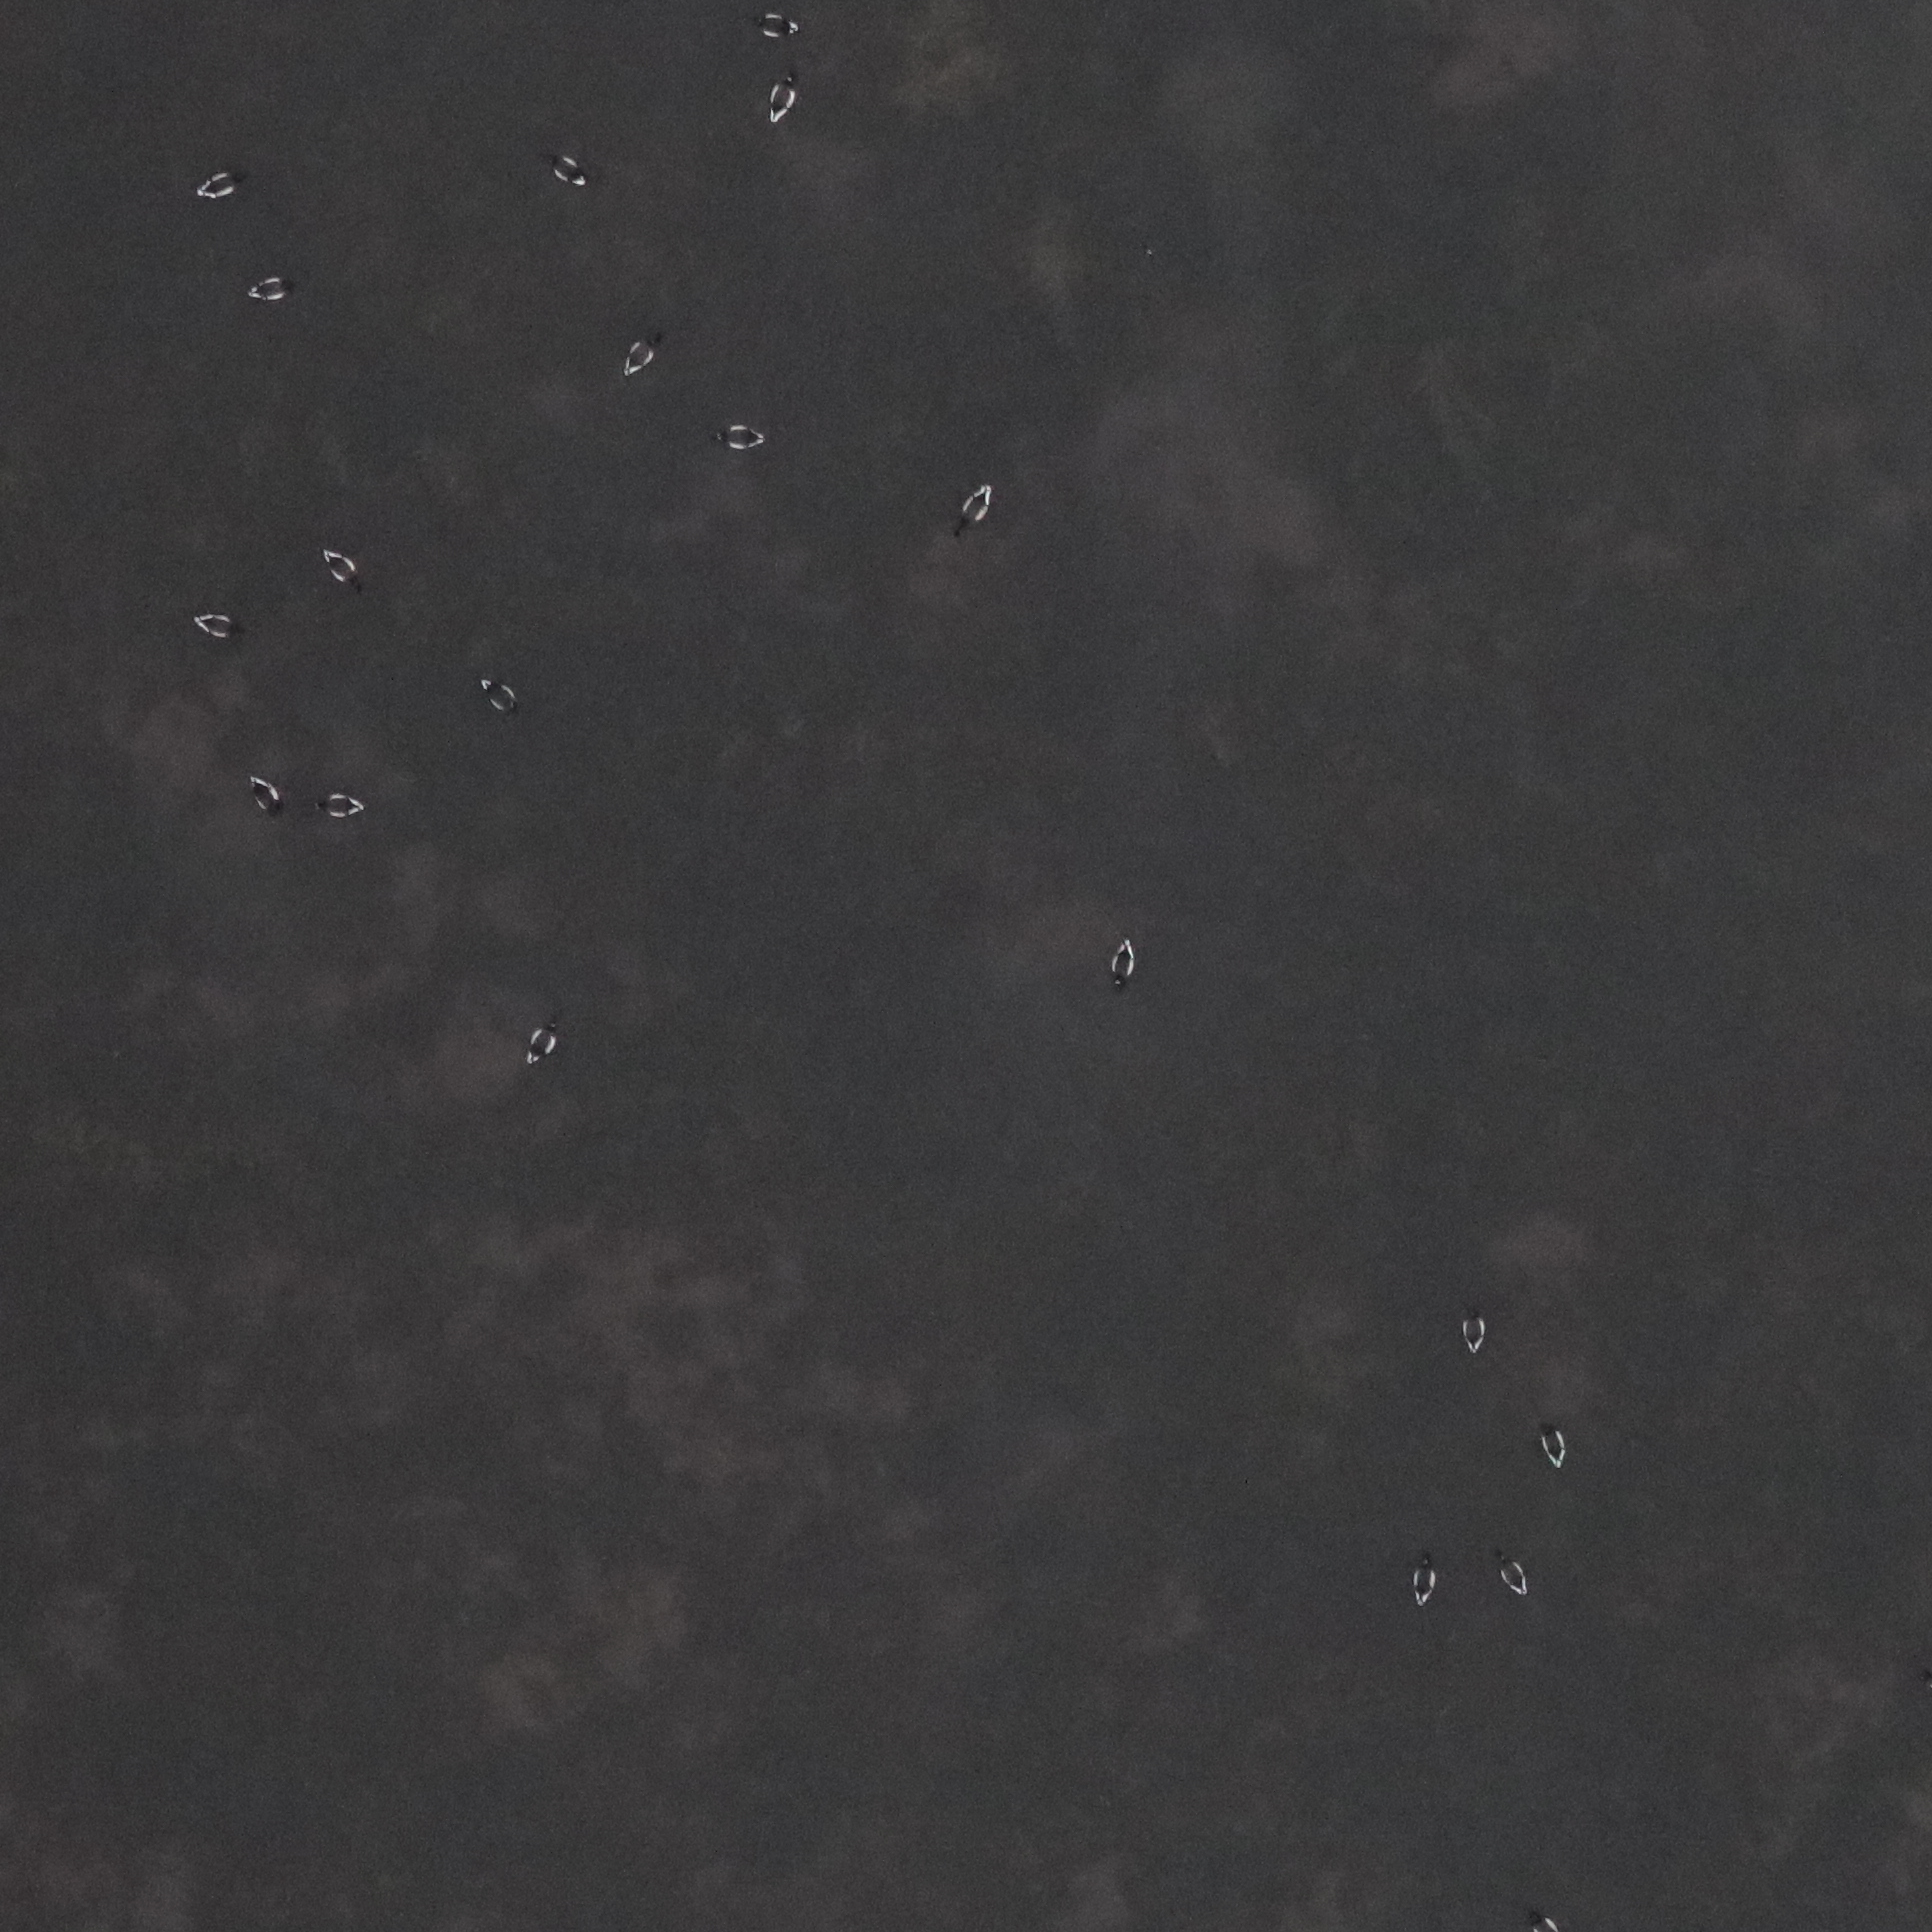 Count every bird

19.